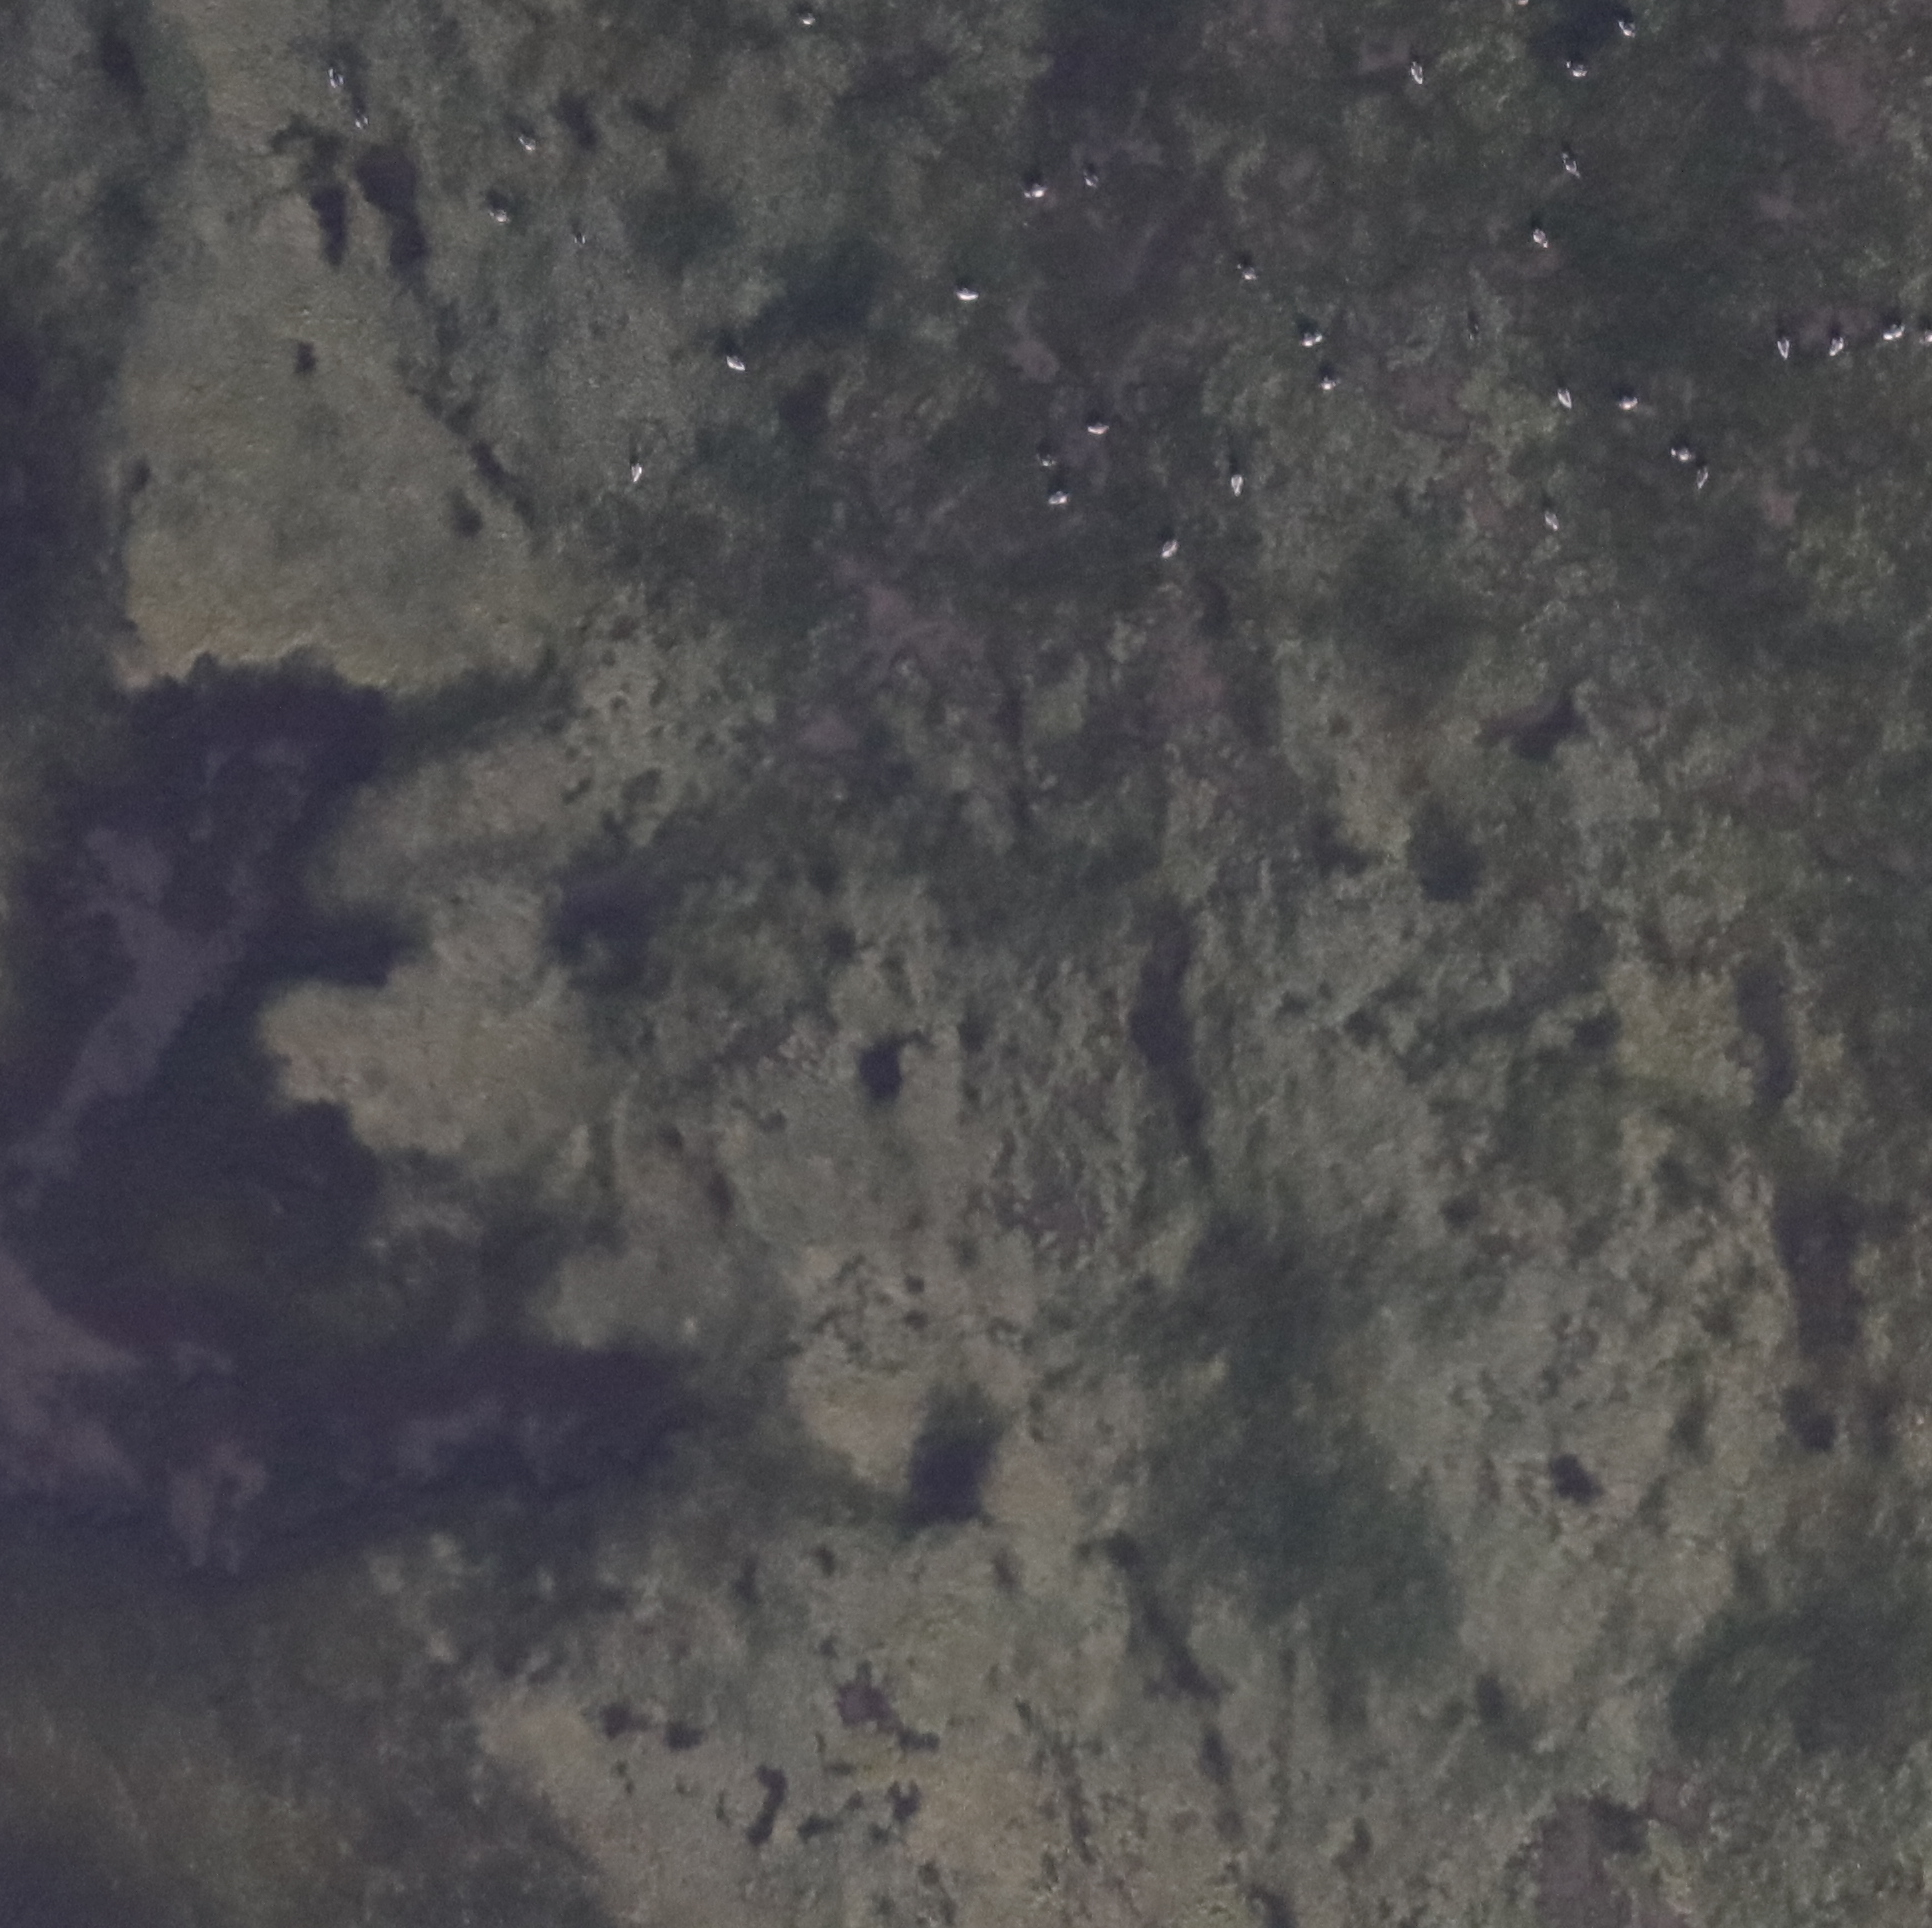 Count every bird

34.